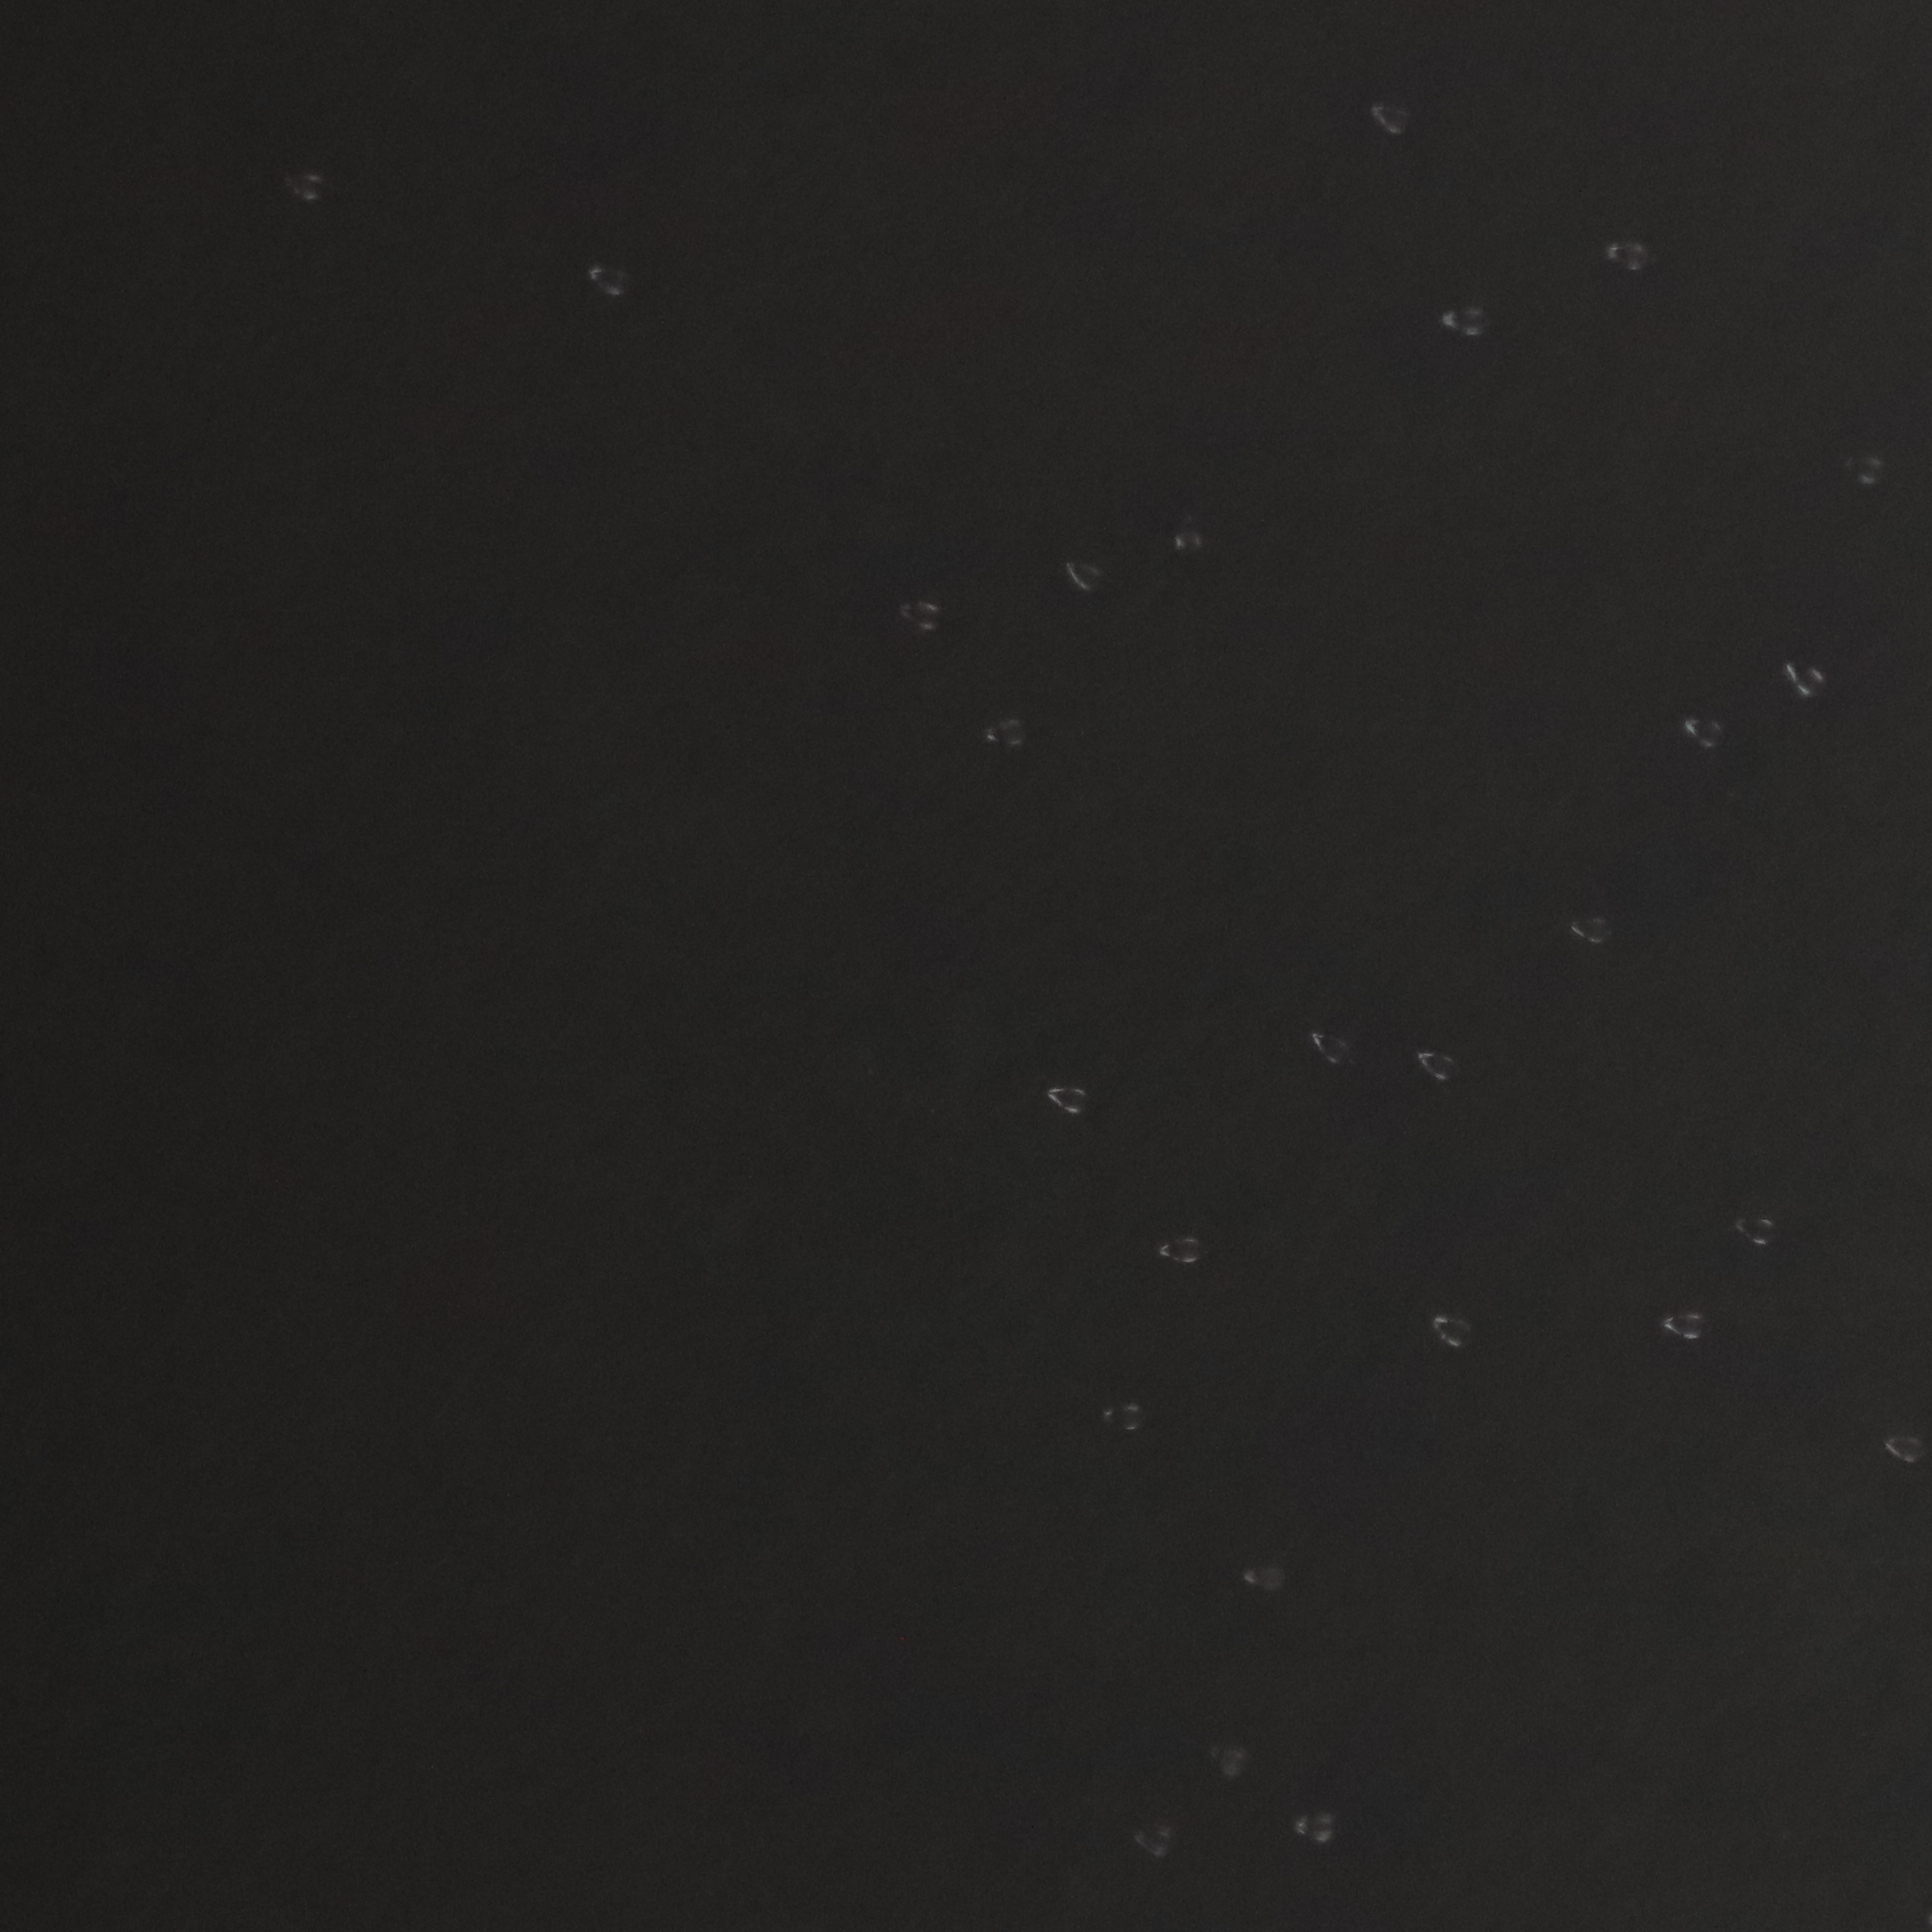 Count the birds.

26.